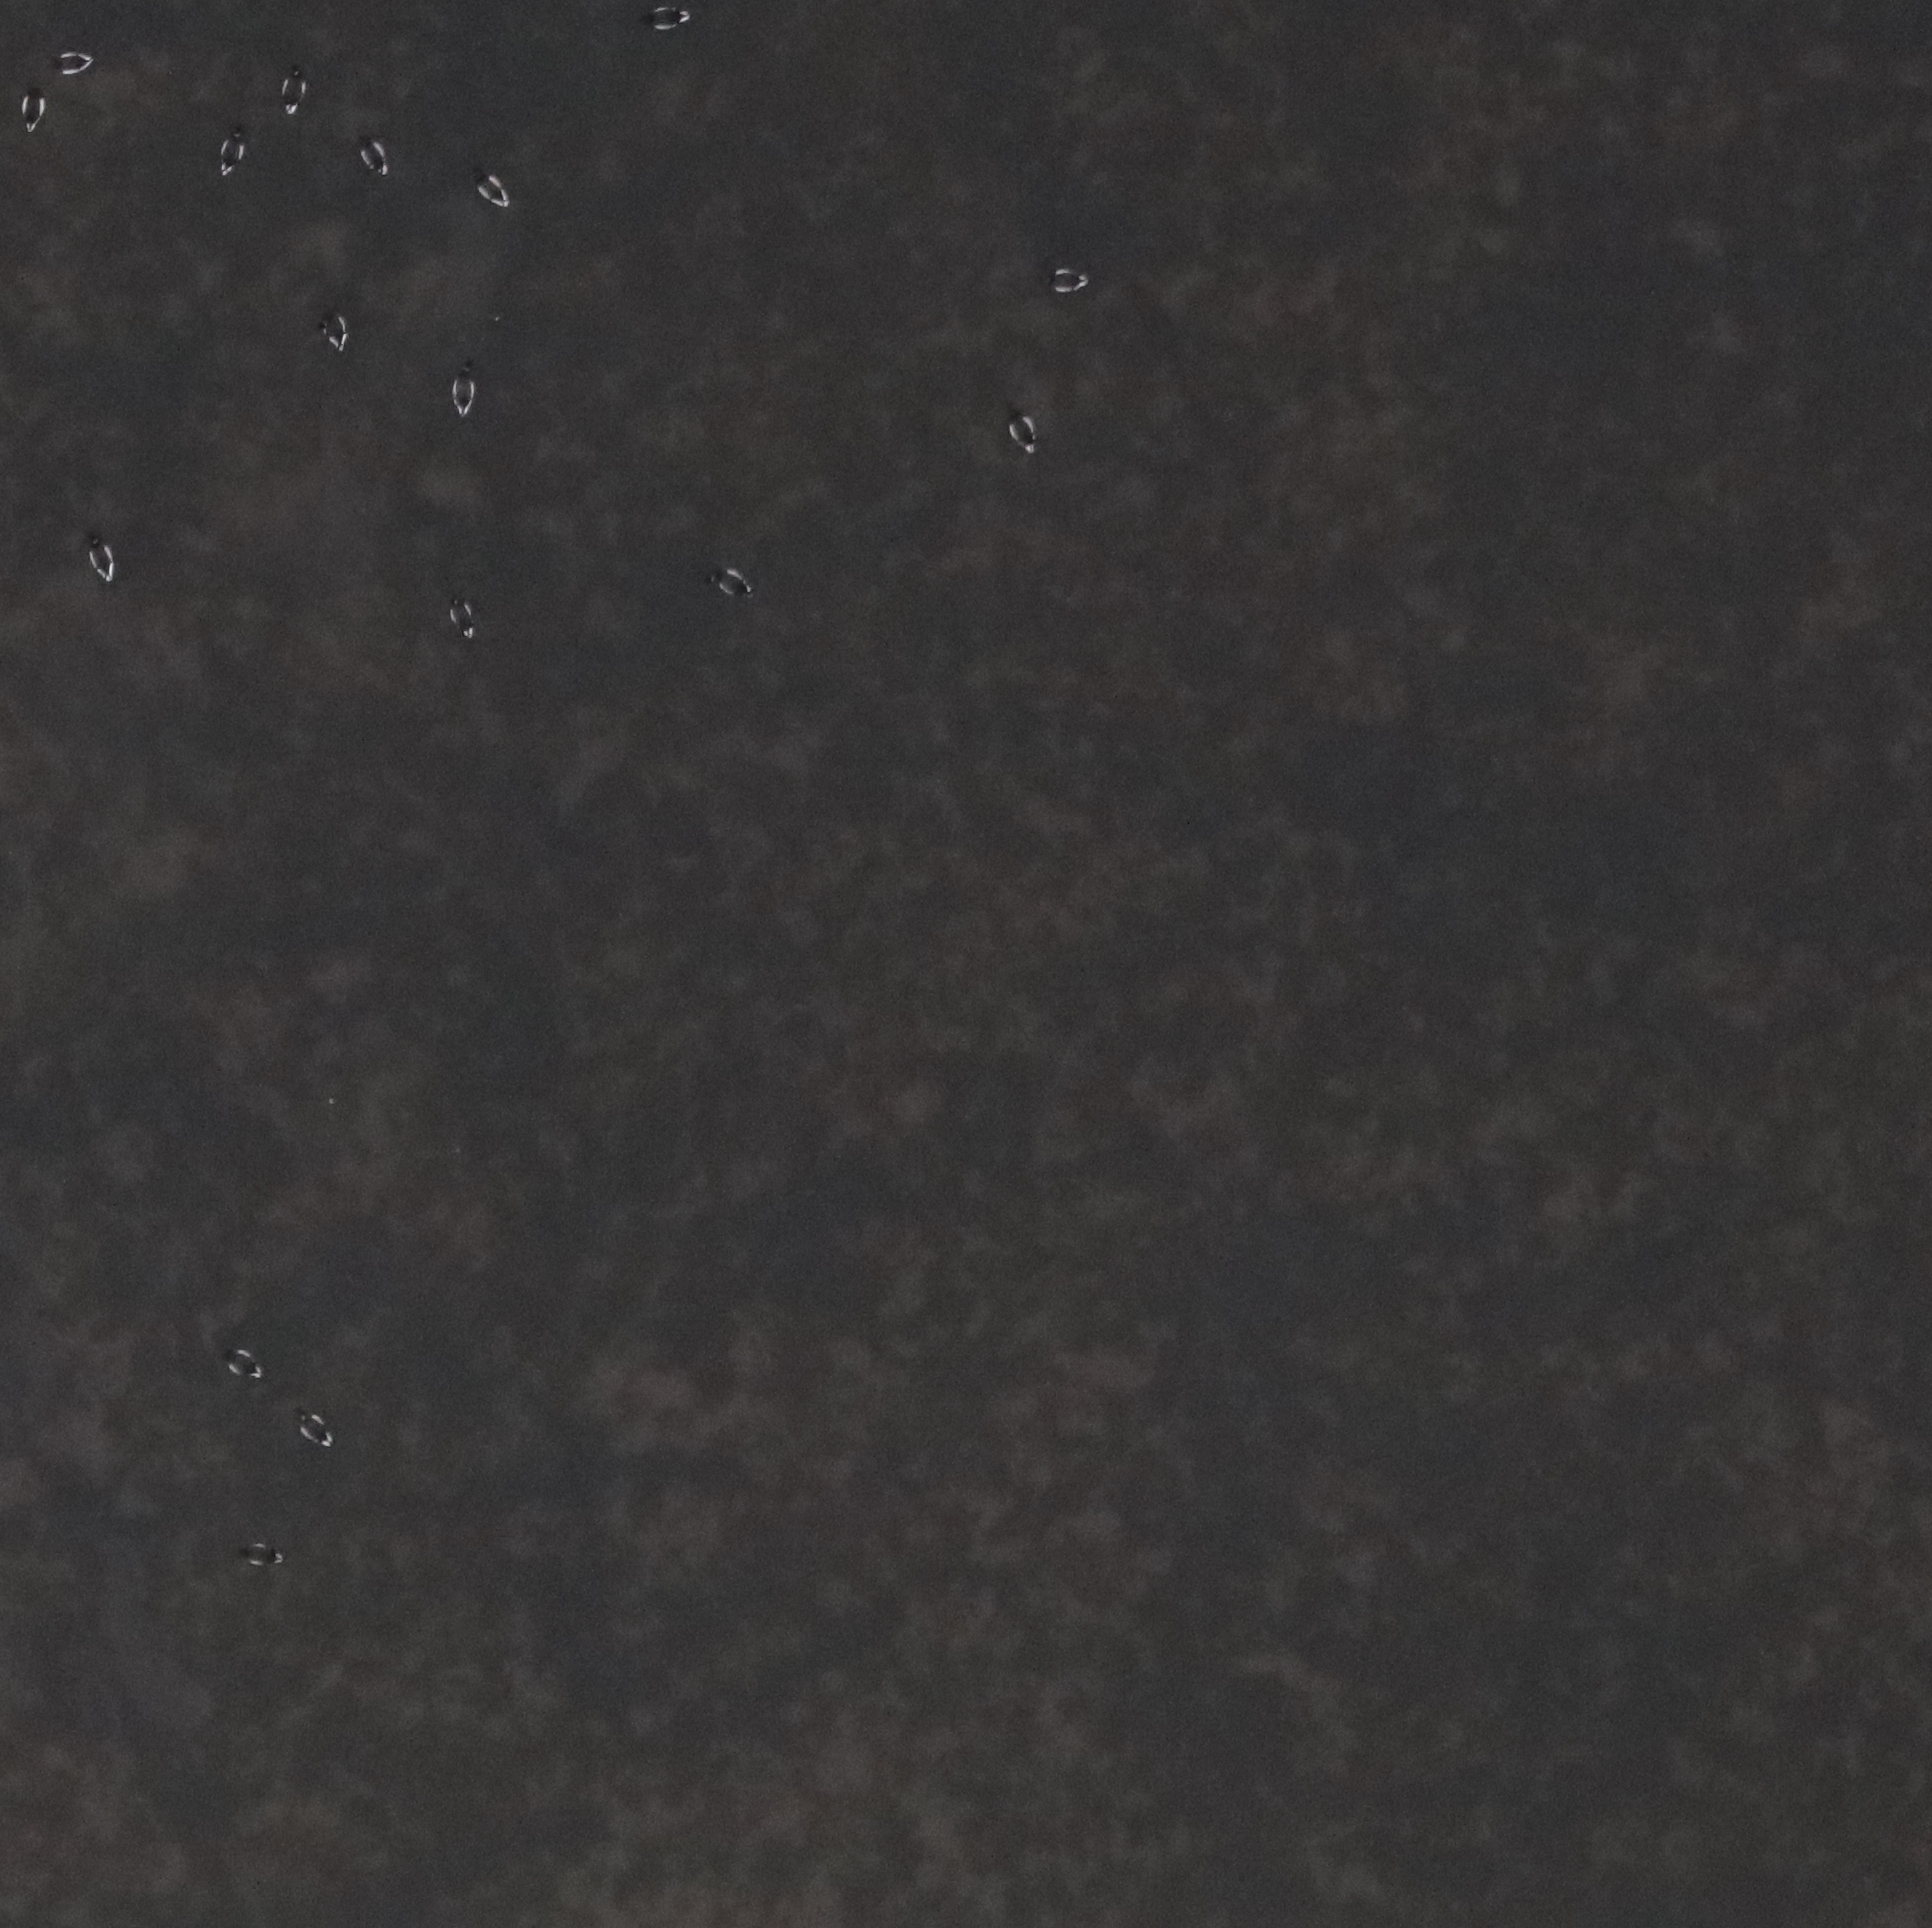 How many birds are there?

17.